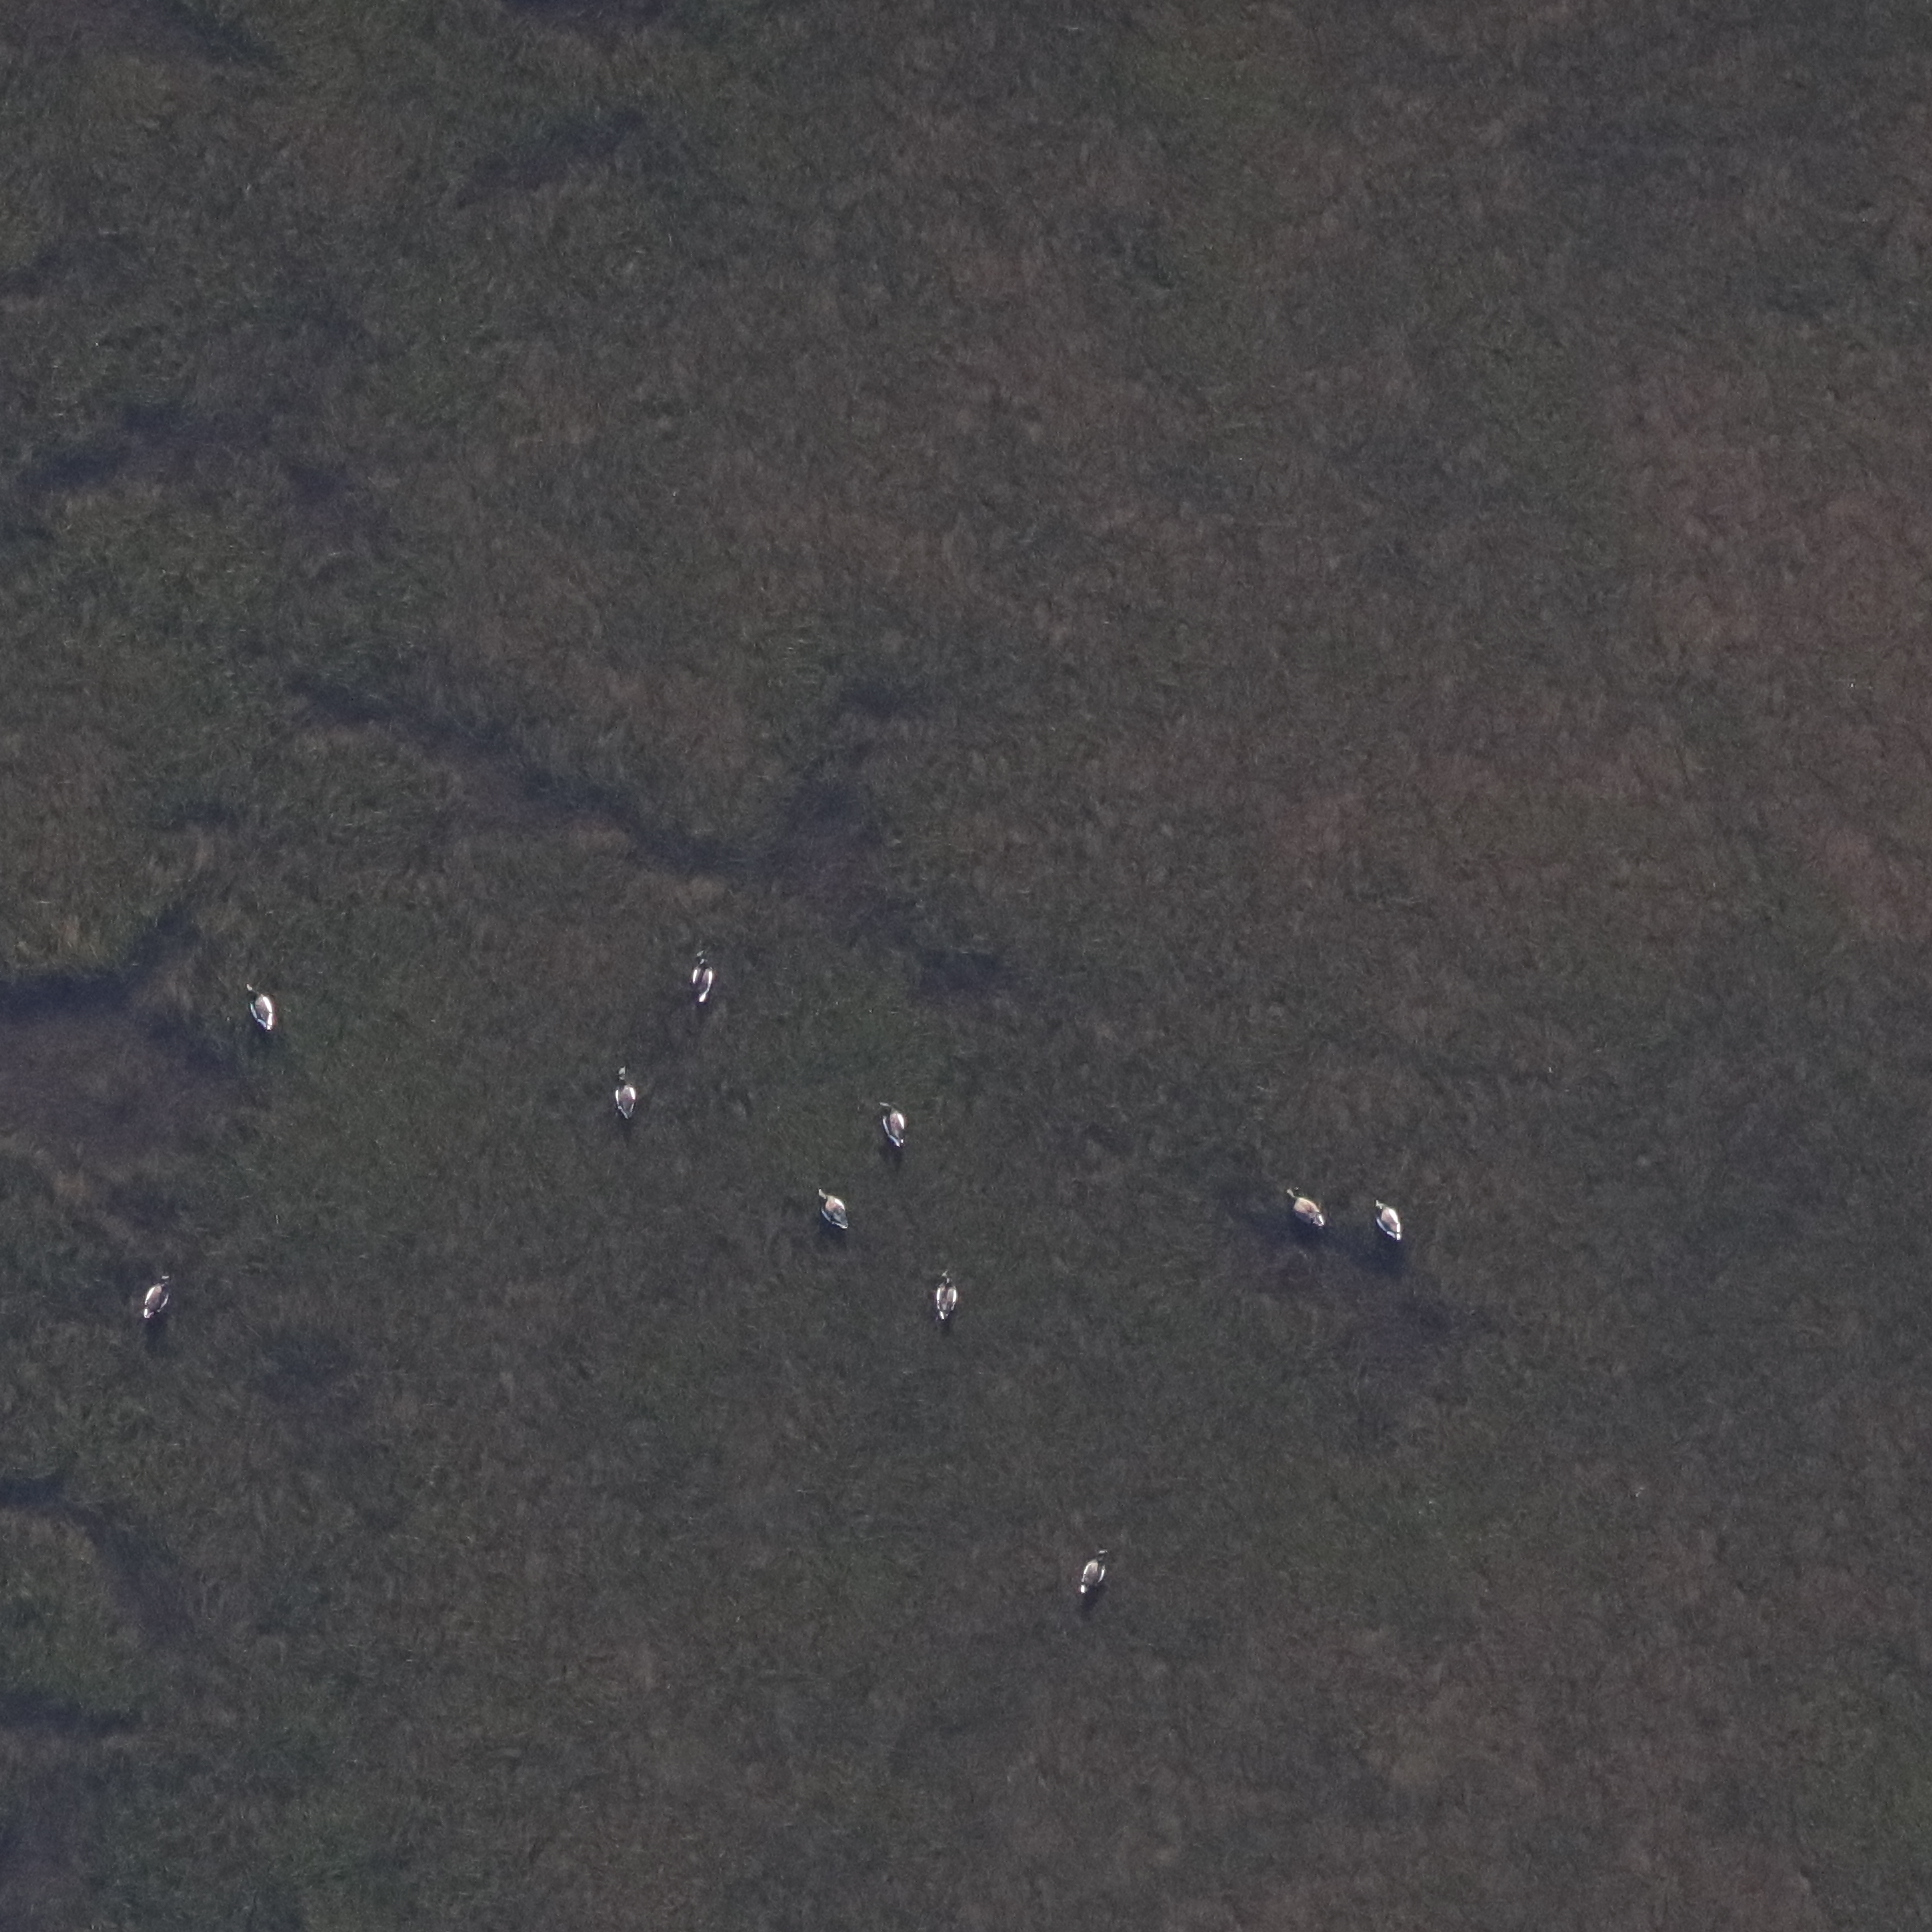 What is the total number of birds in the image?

10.